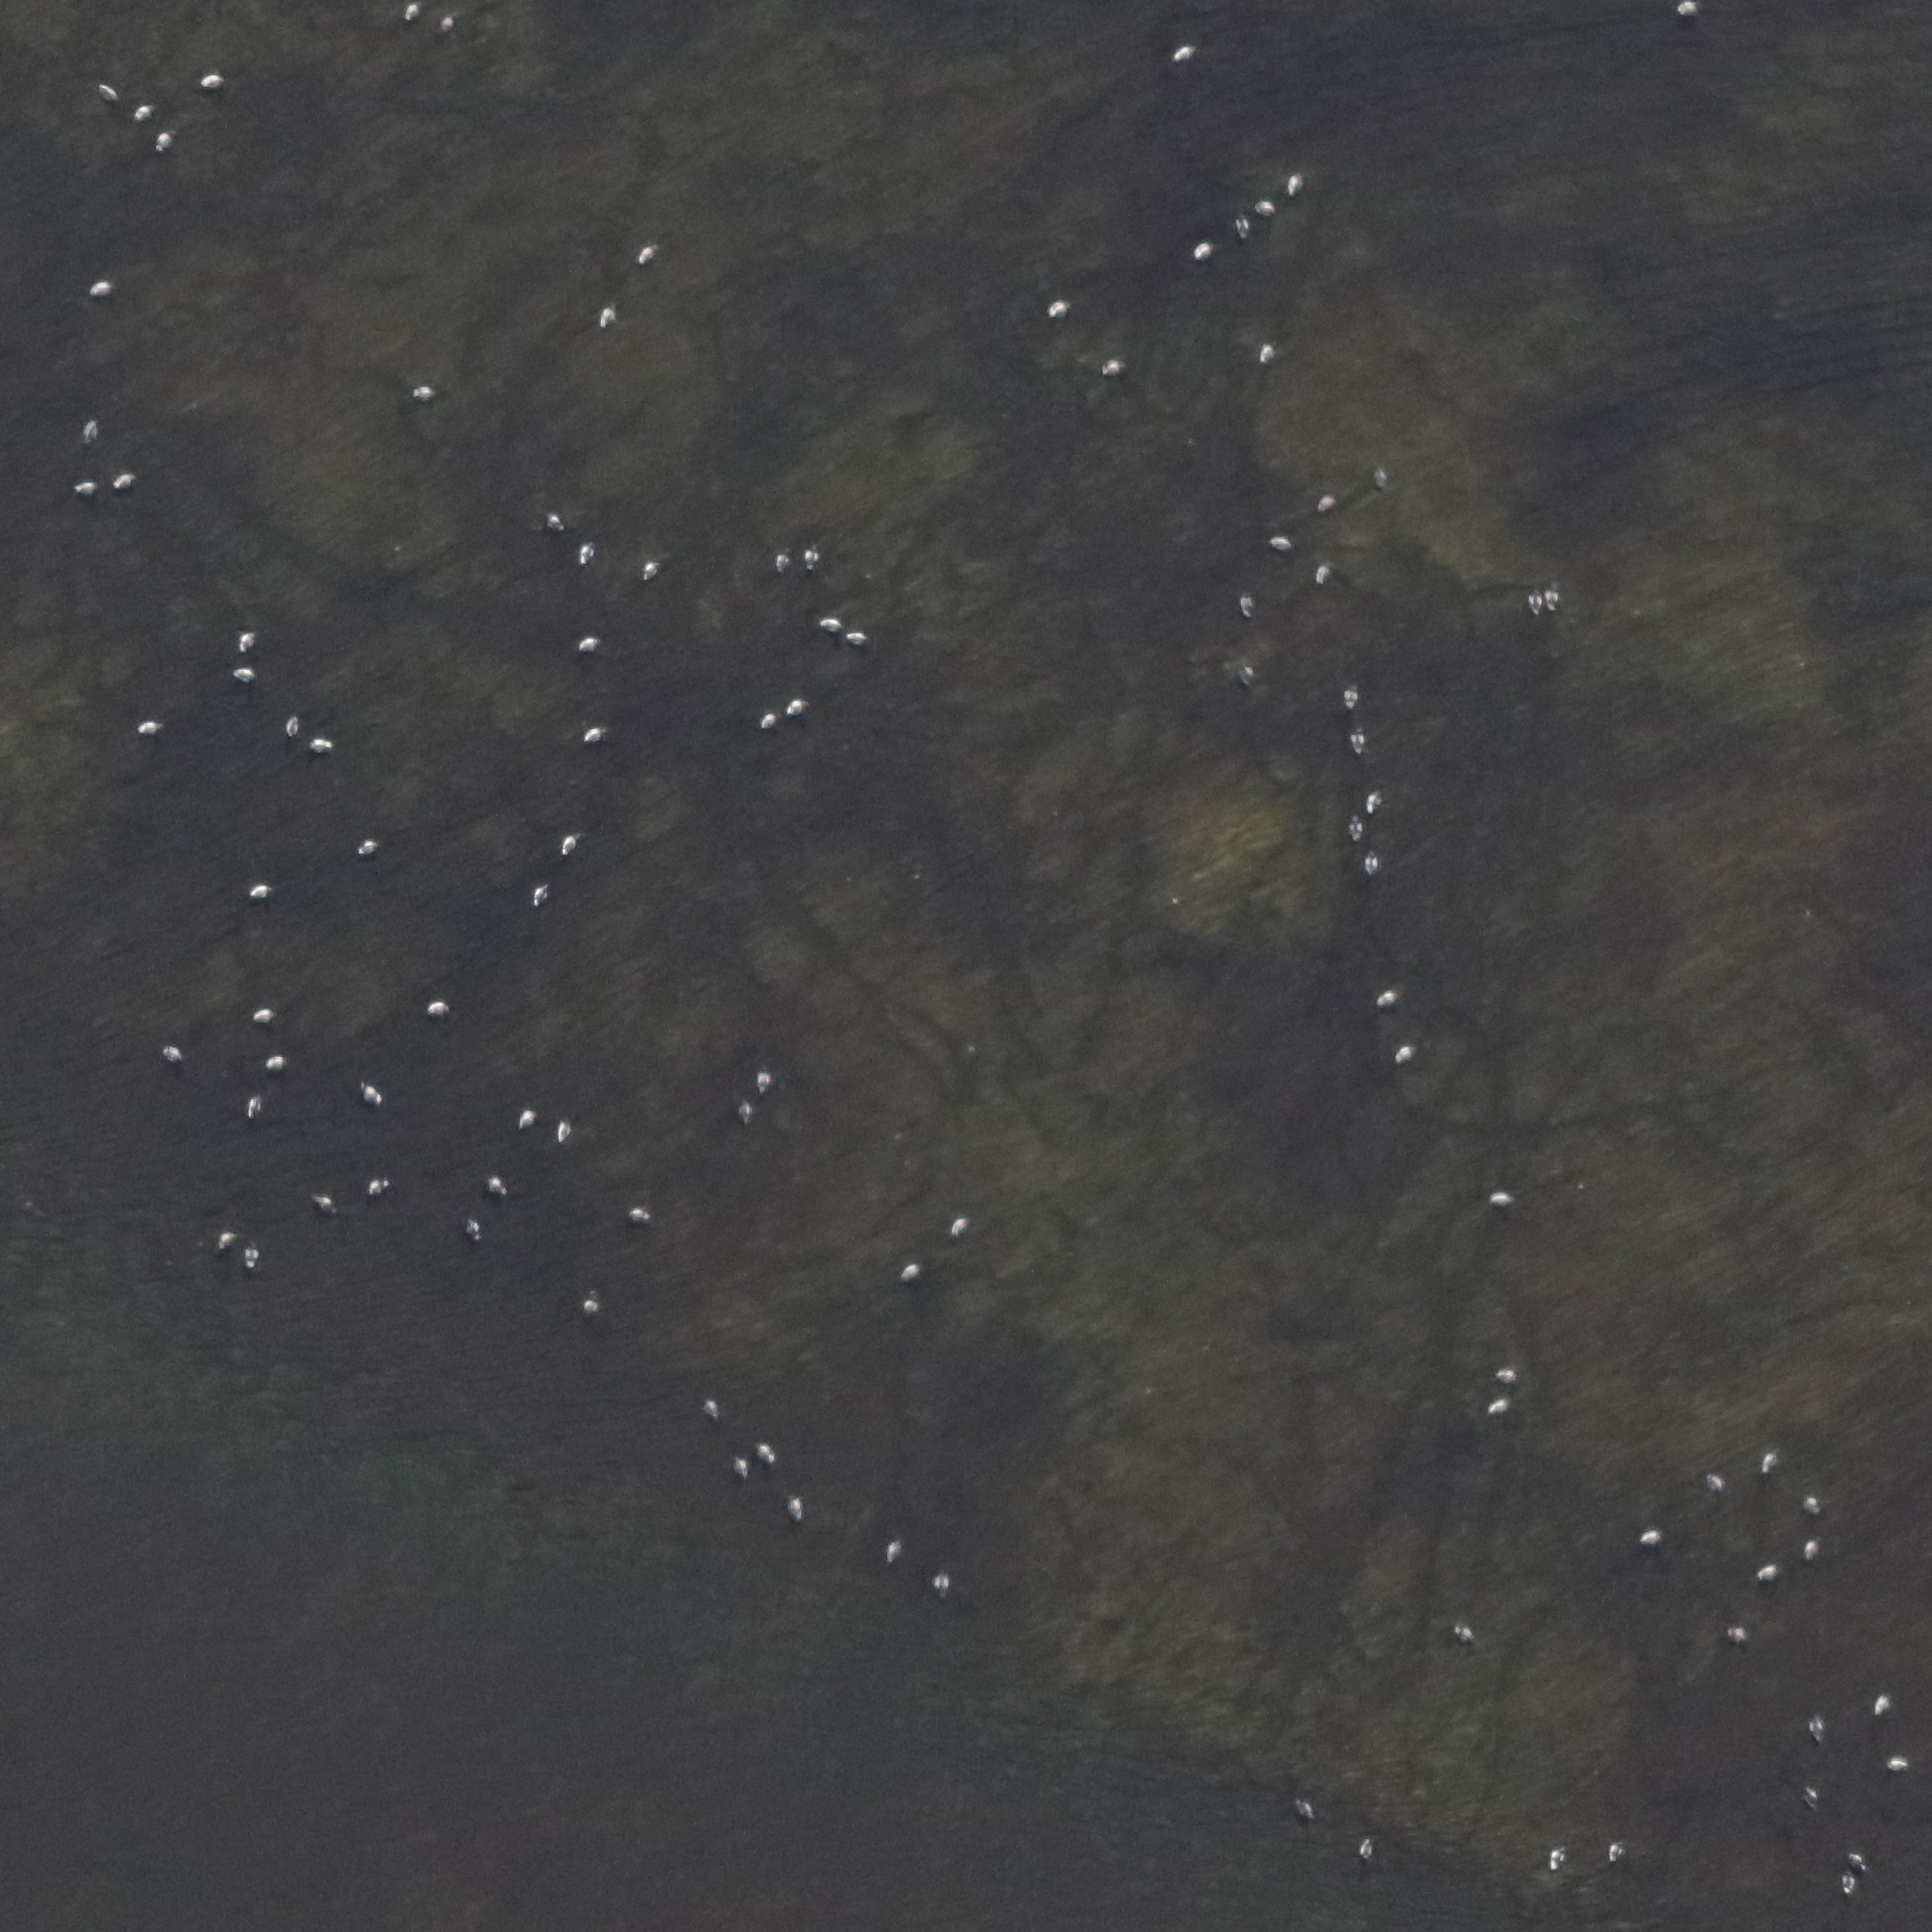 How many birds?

104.